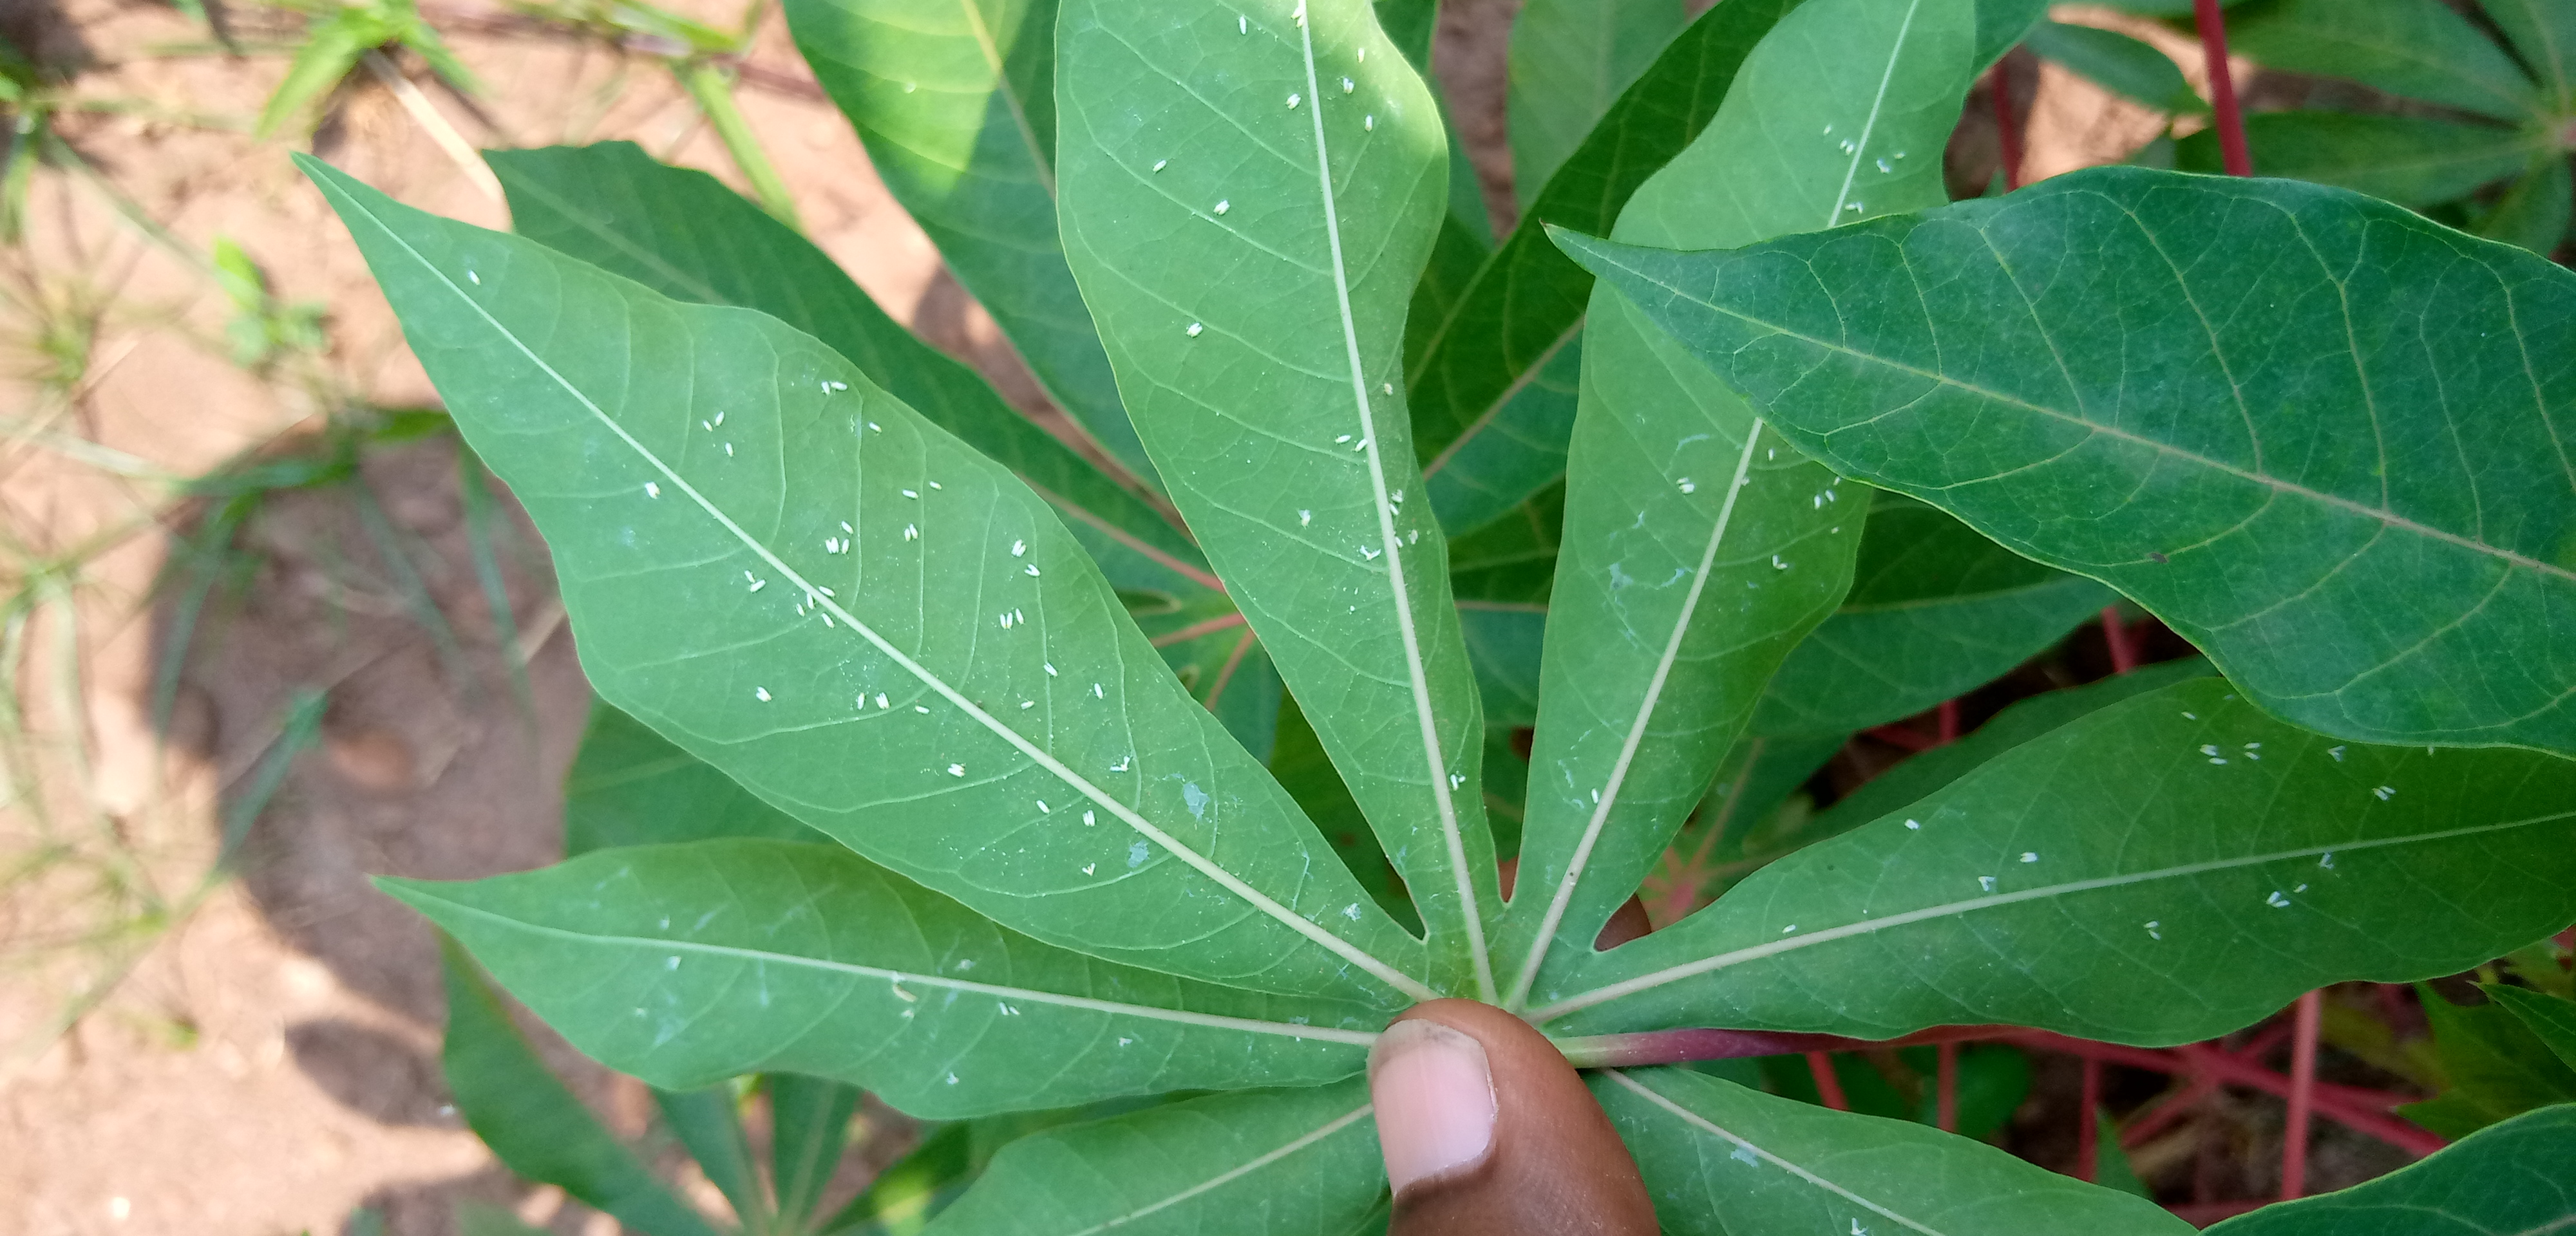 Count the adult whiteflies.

101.